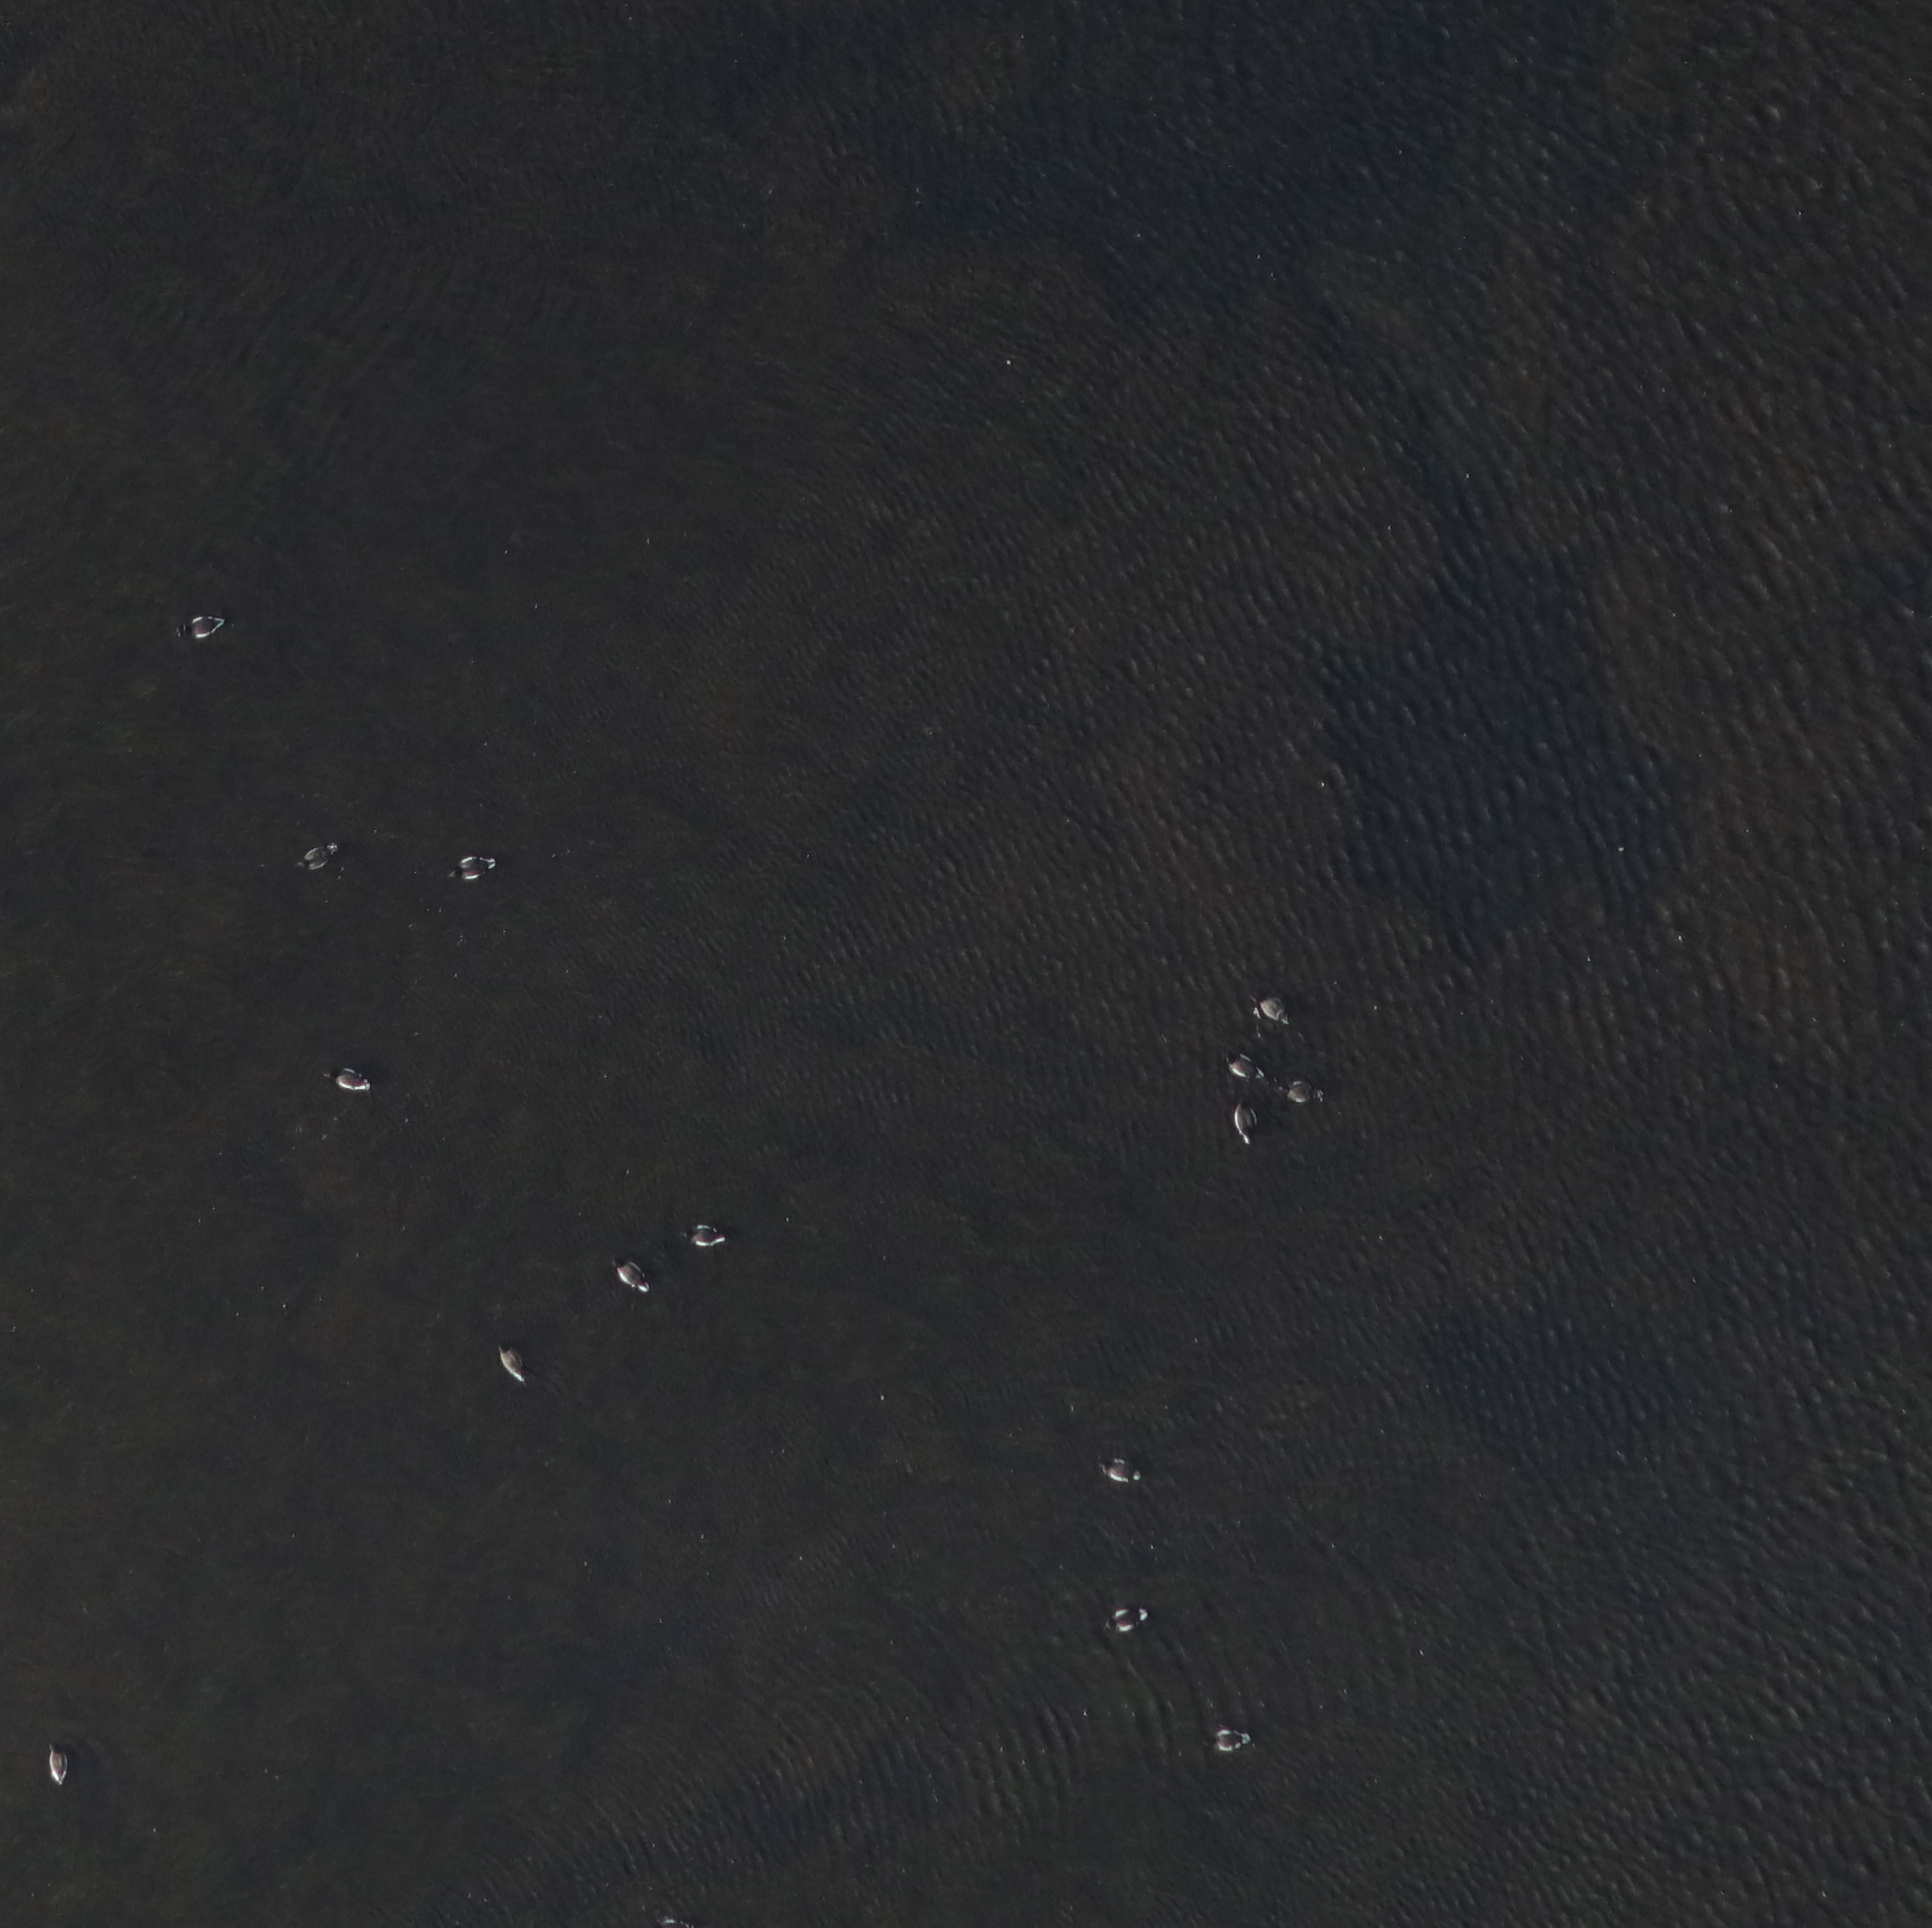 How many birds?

15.